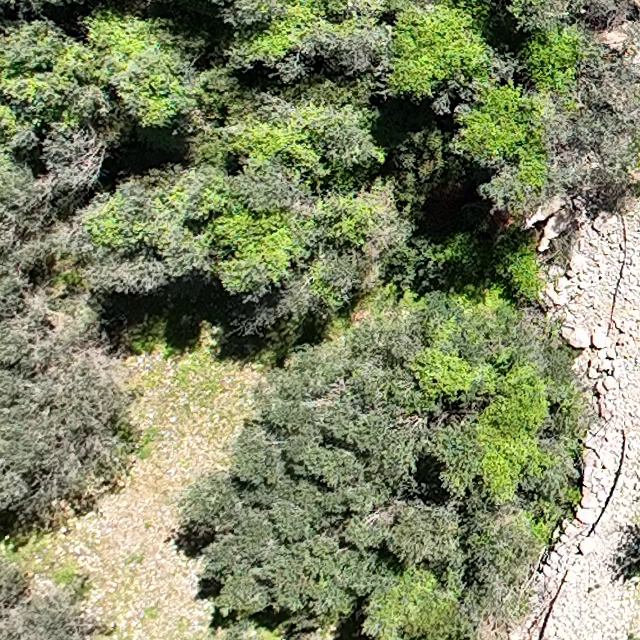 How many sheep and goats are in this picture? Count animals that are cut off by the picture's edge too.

2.